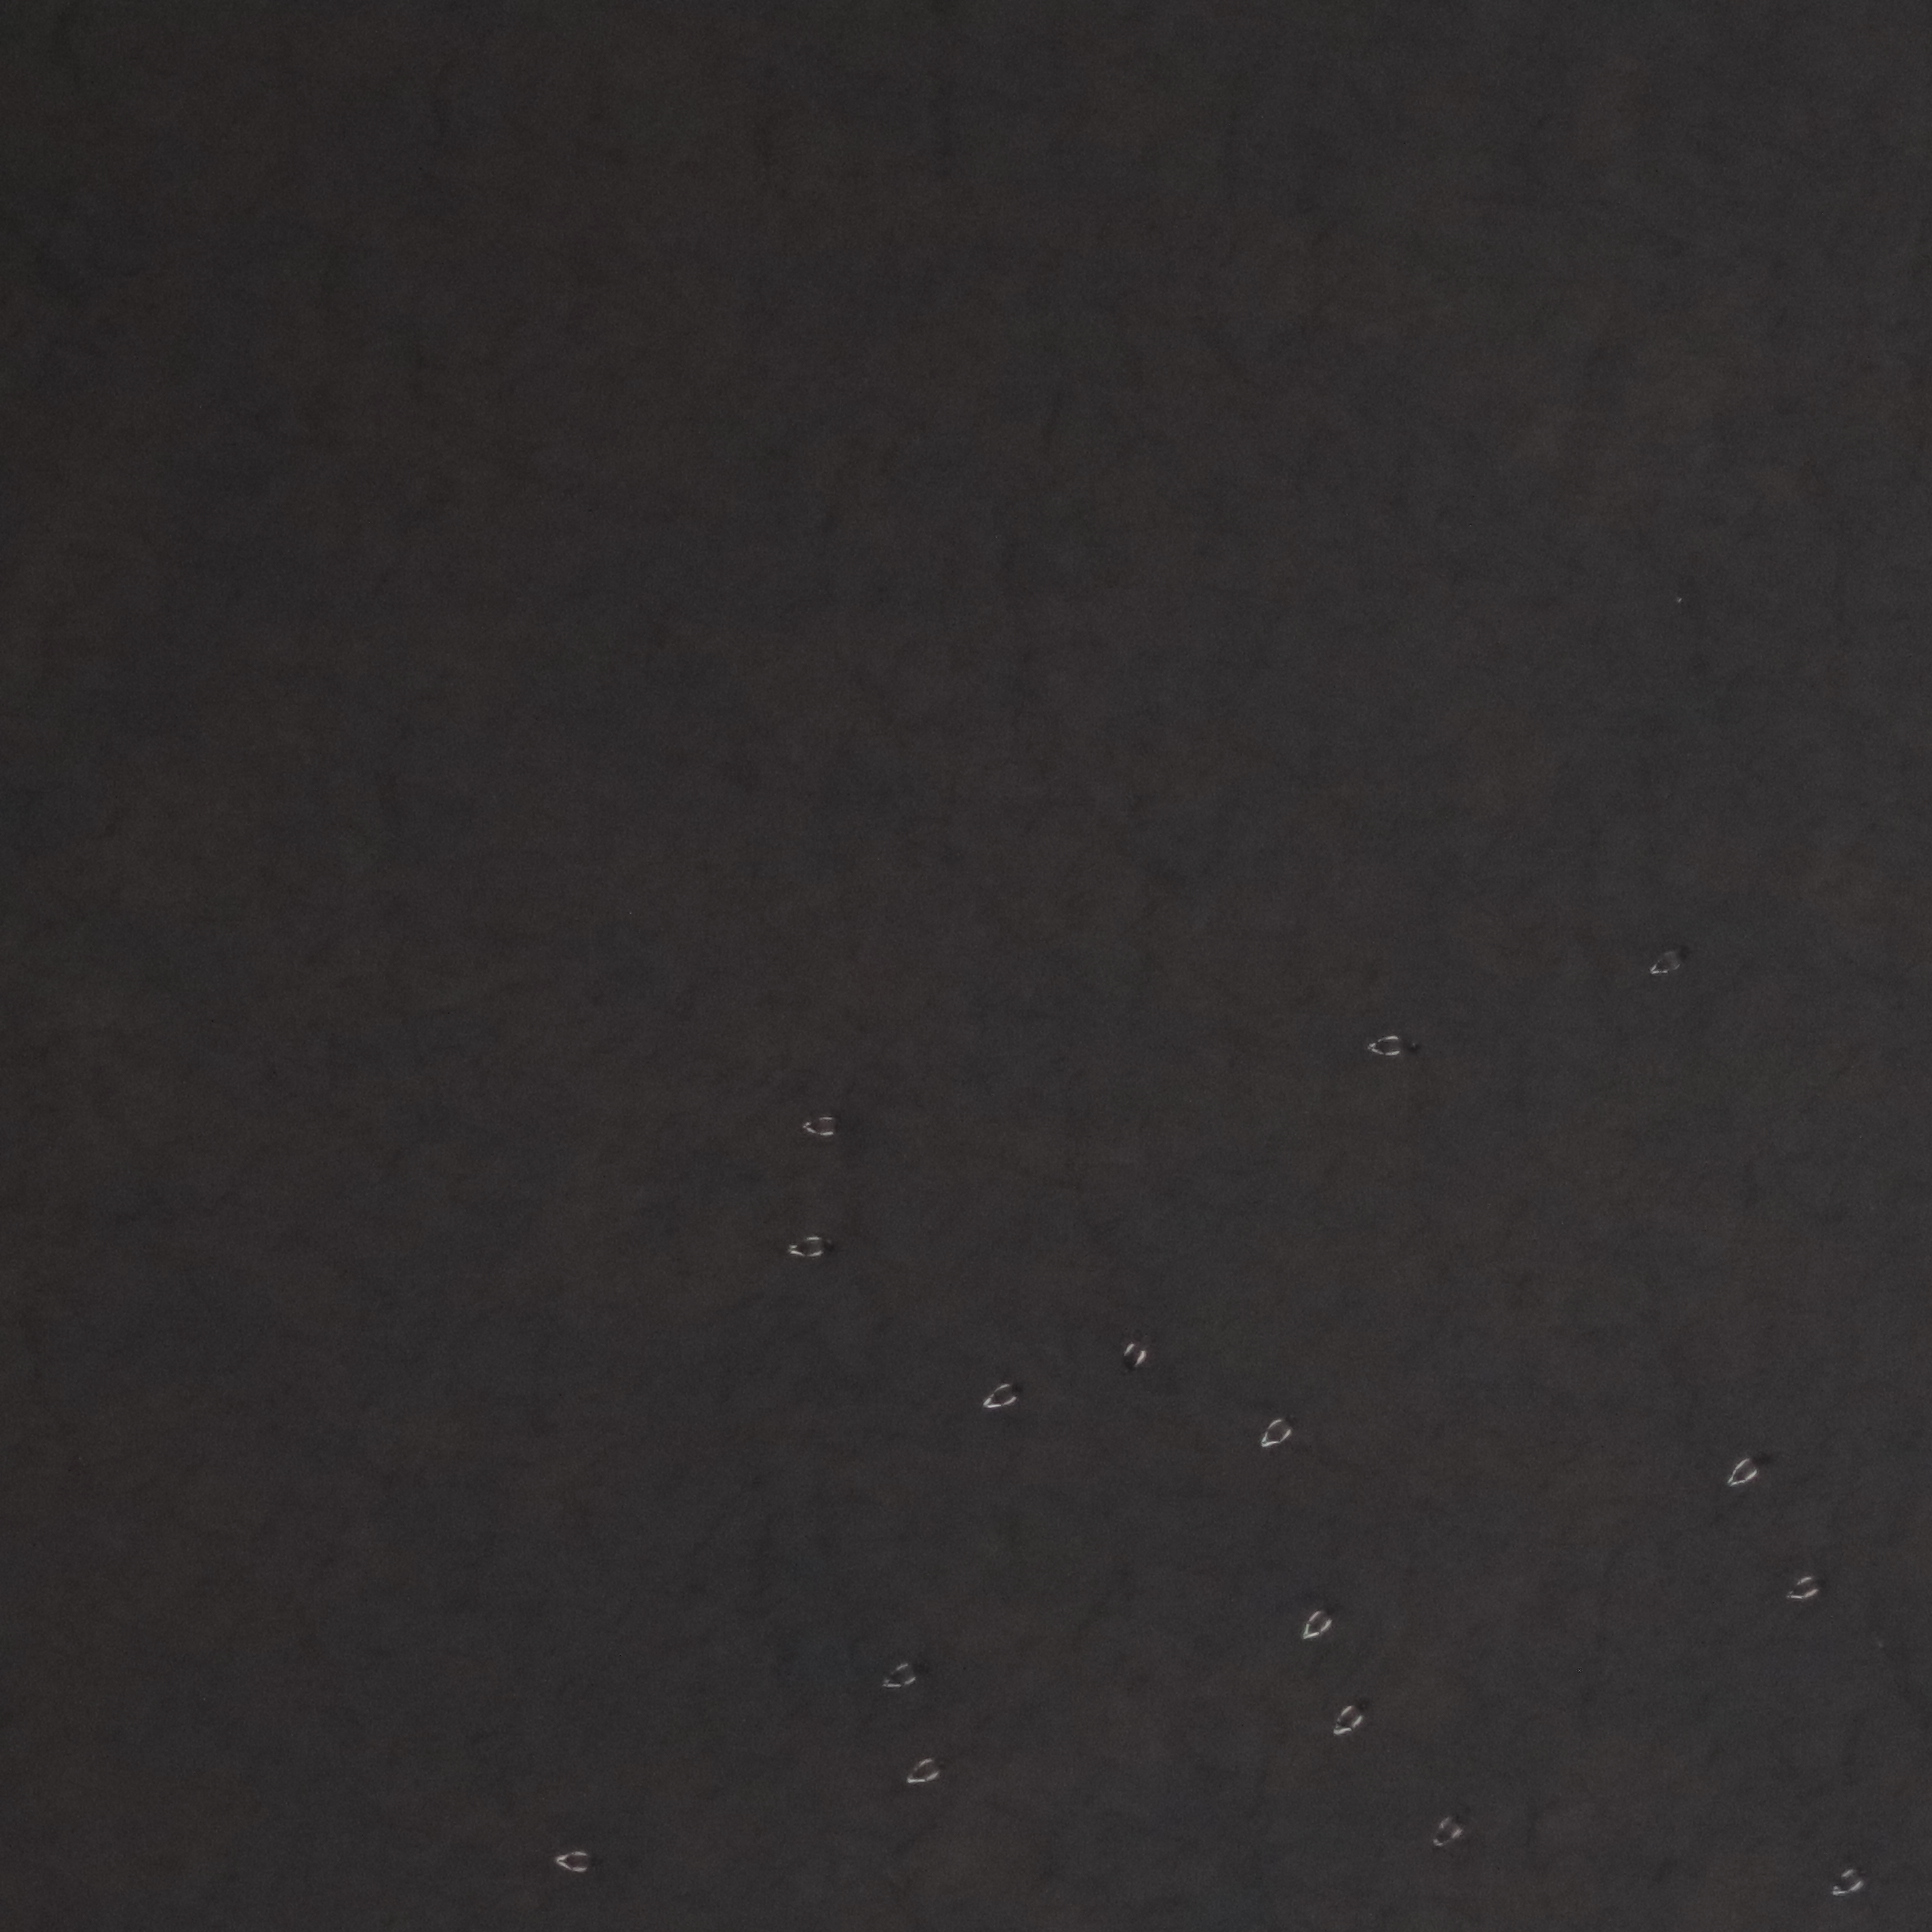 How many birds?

16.